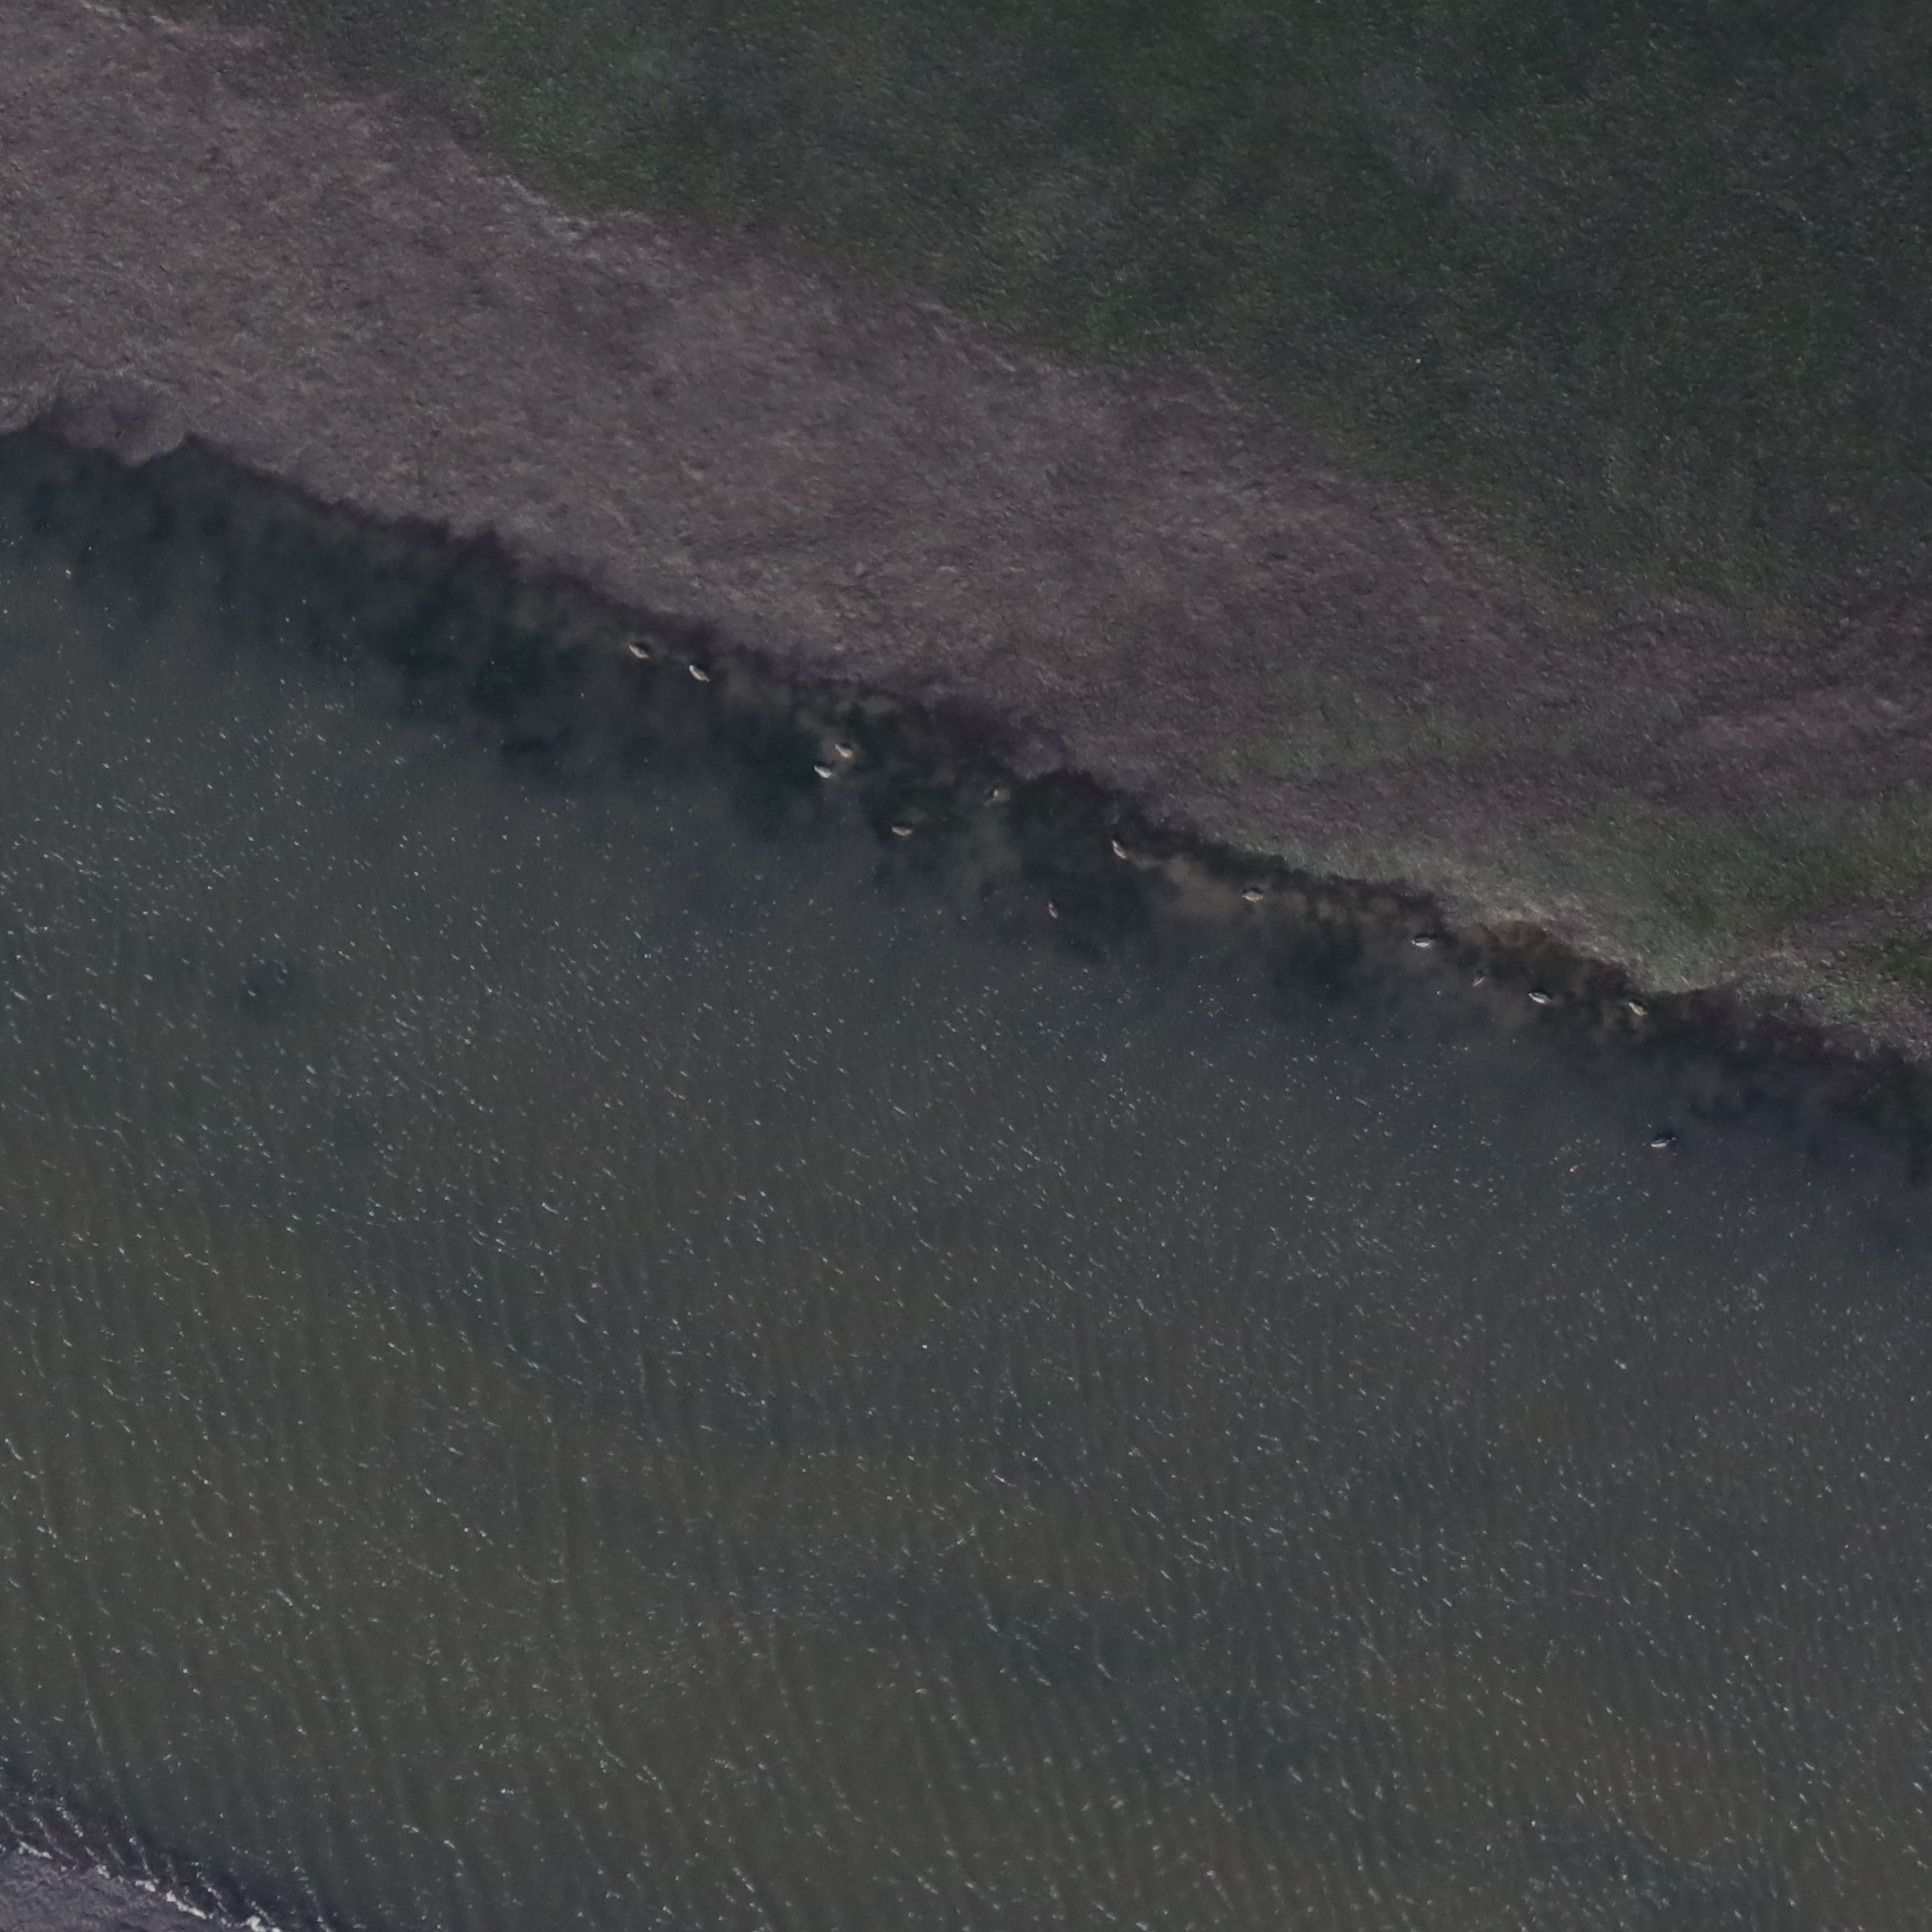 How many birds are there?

13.